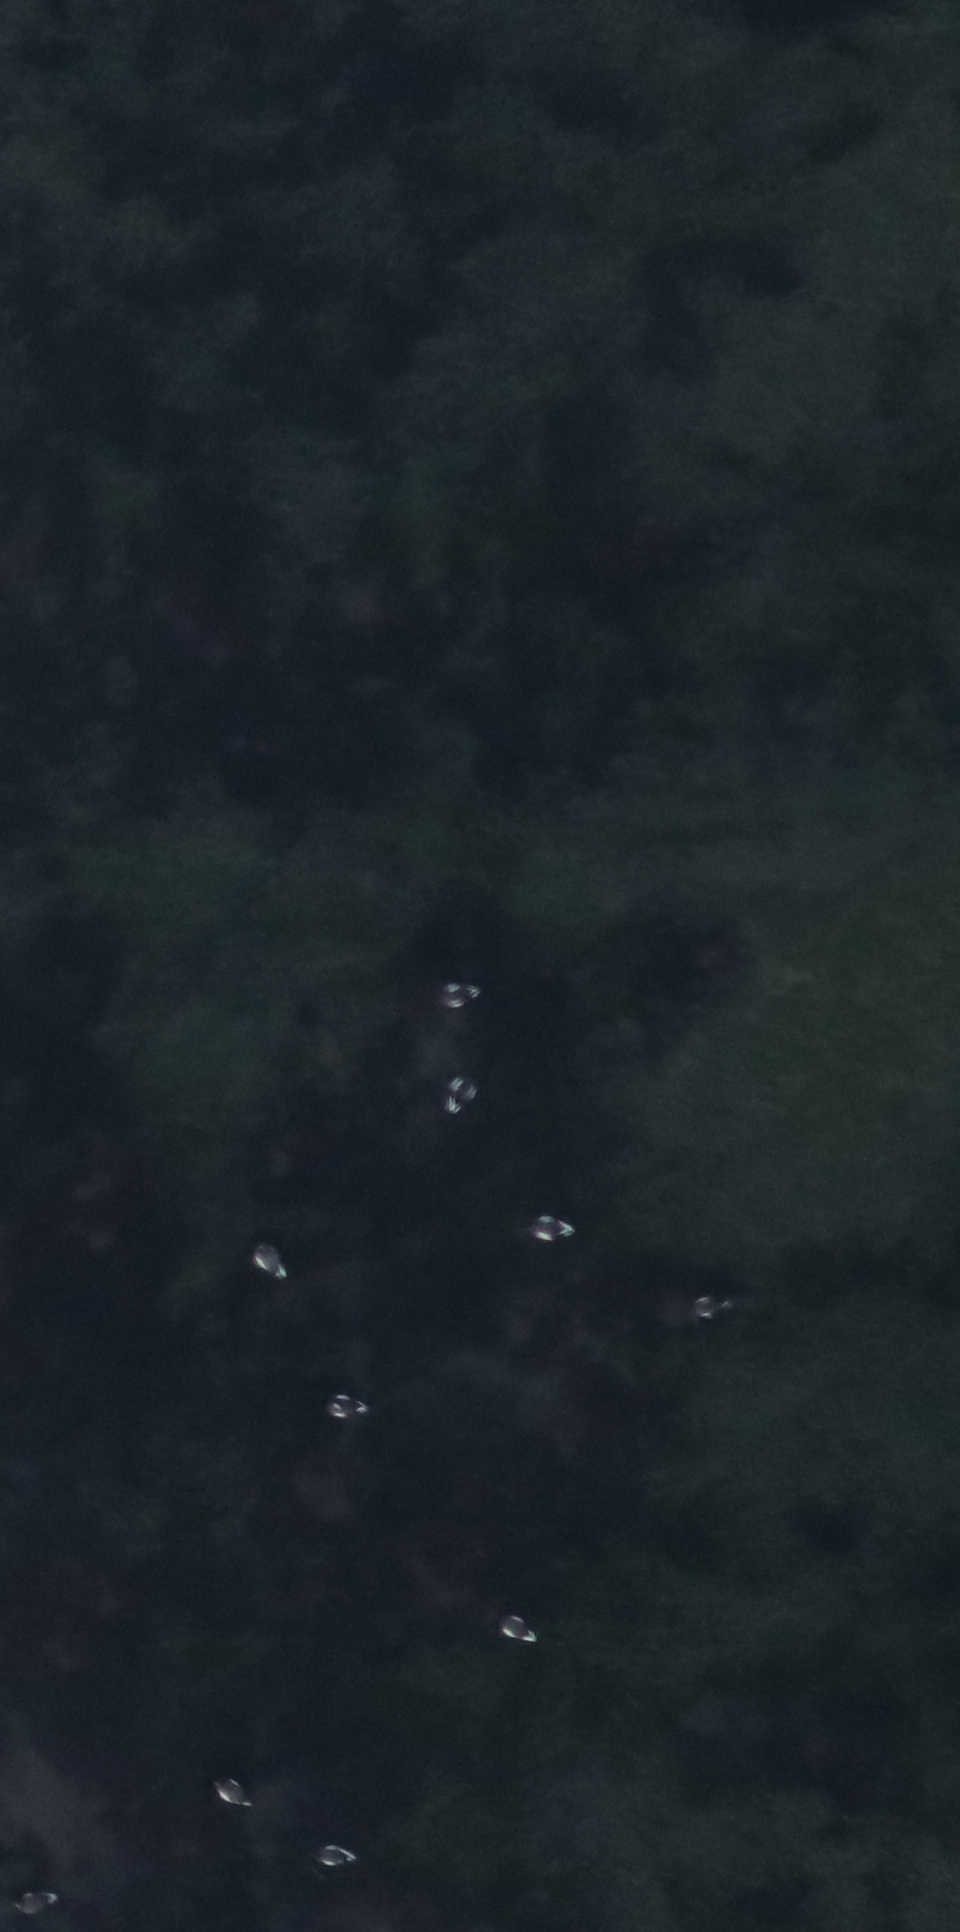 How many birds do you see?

10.